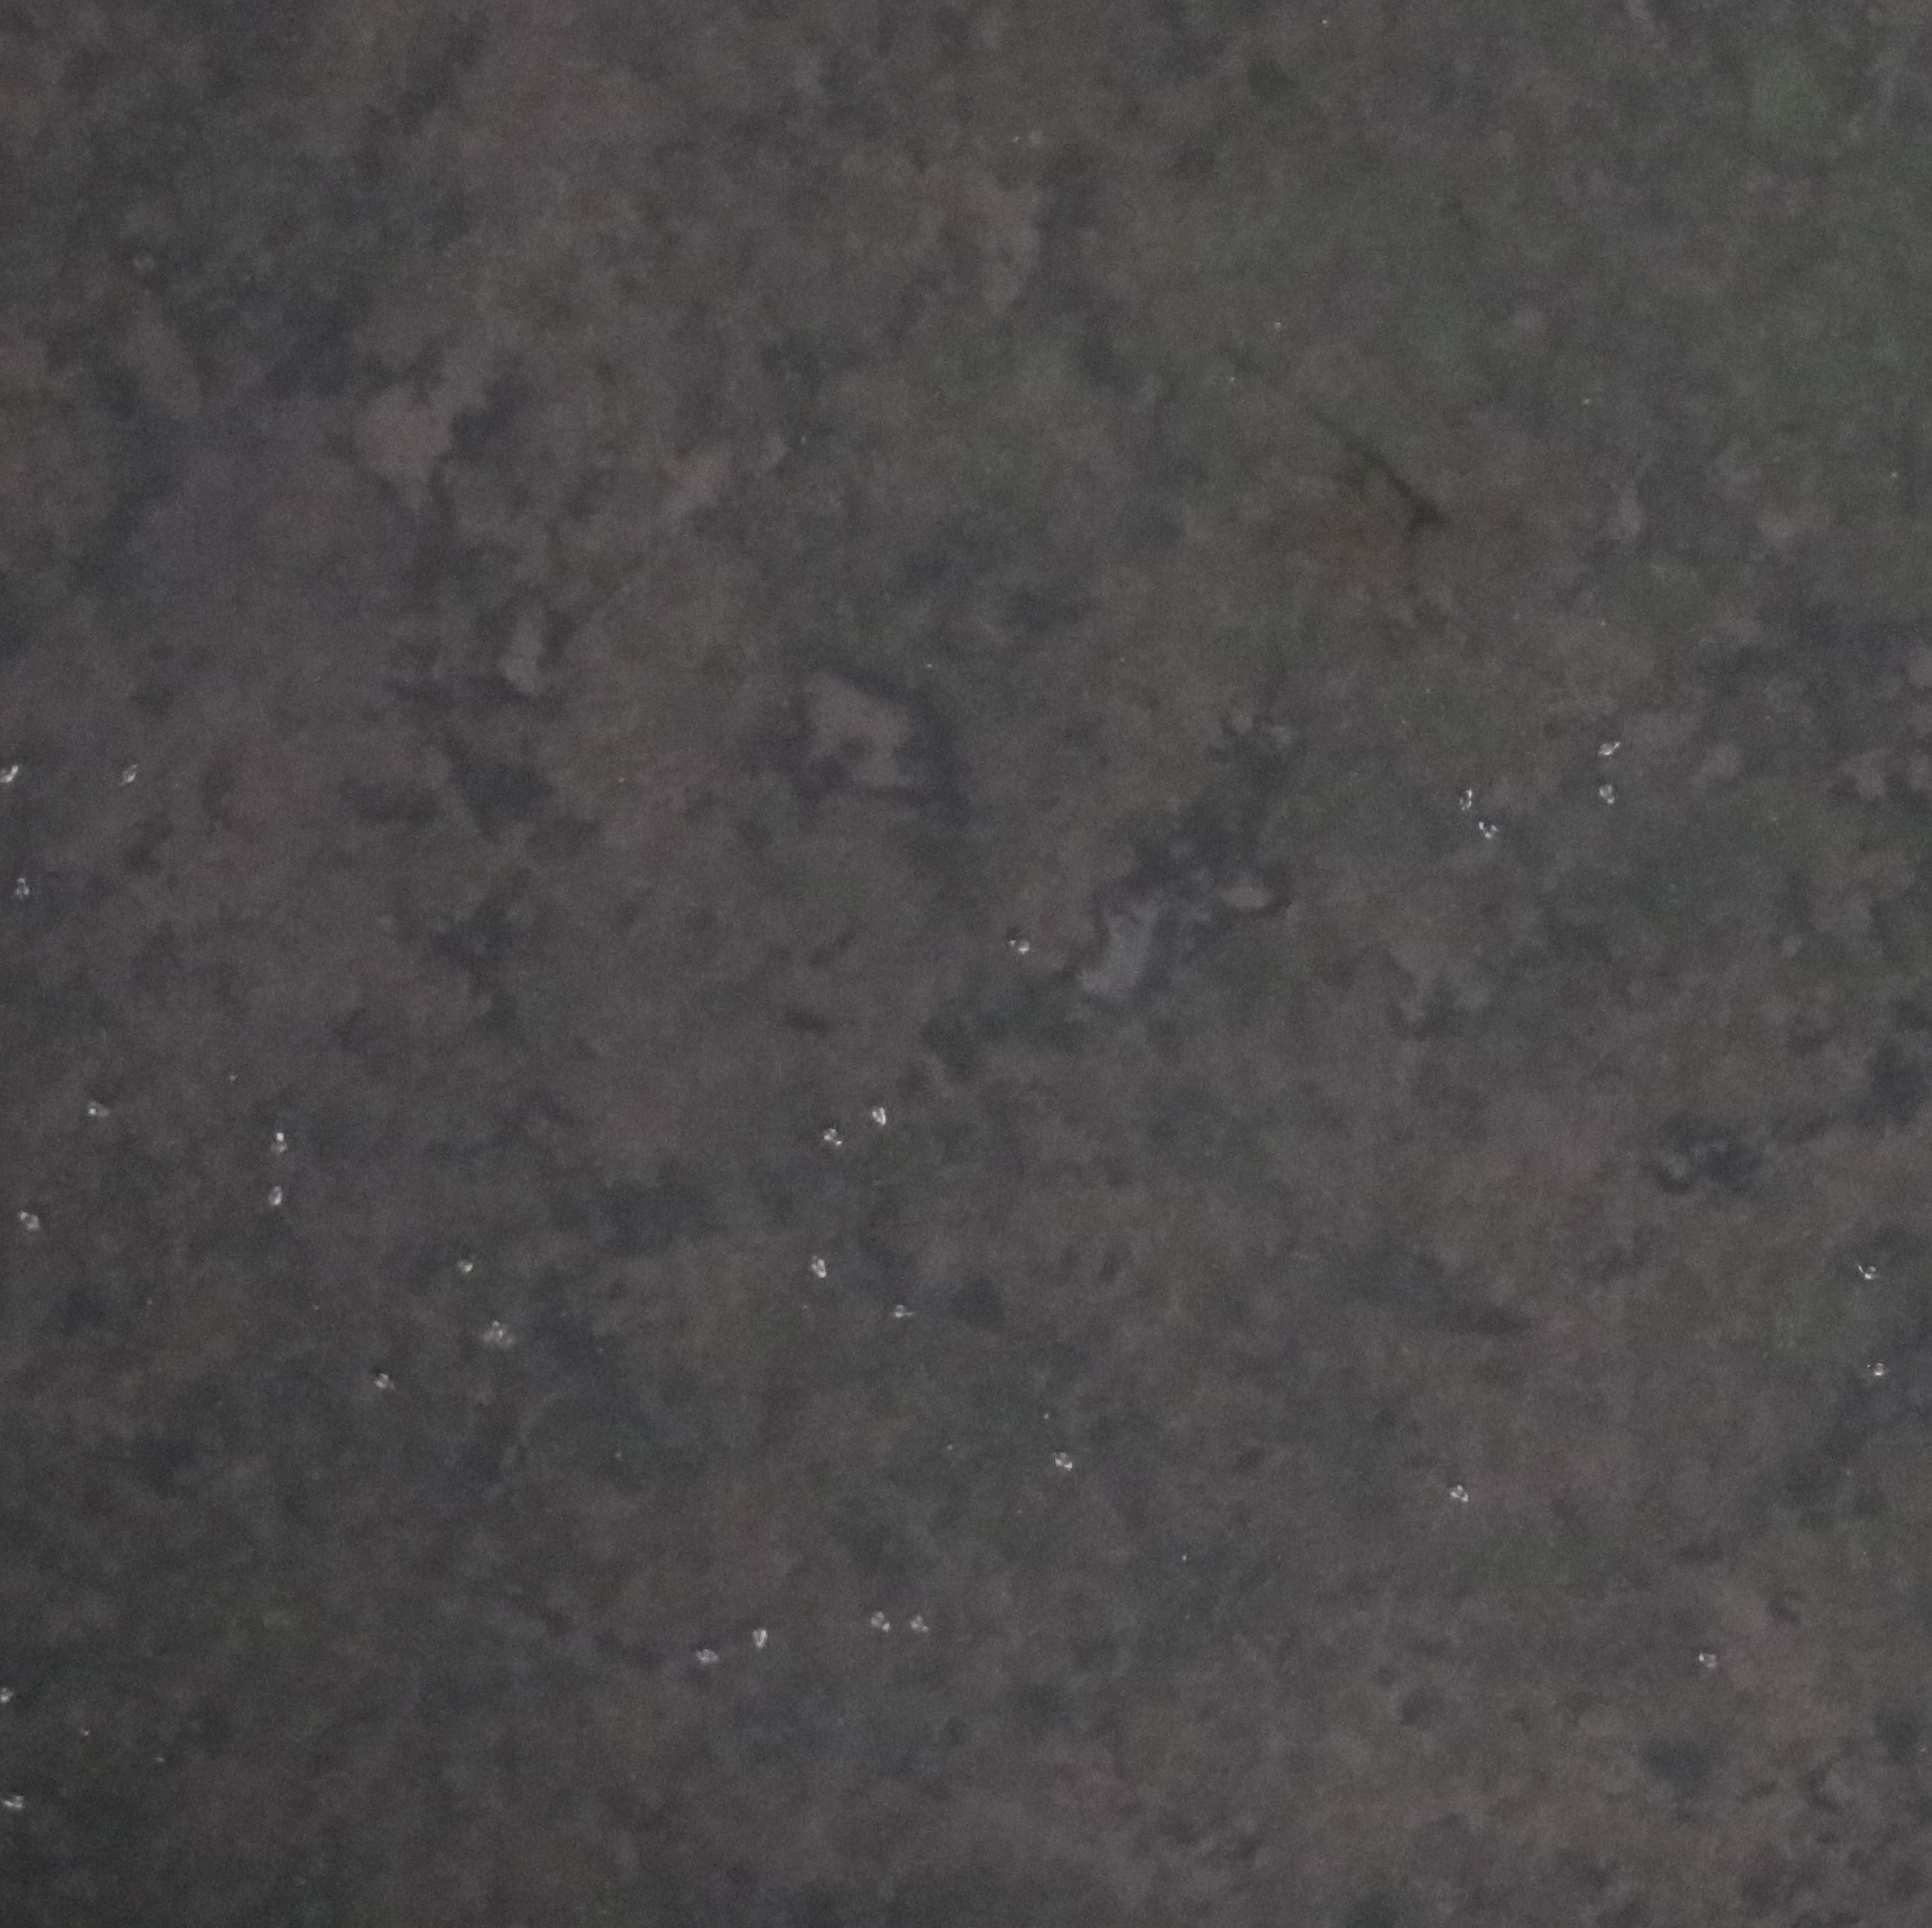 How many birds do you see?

30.